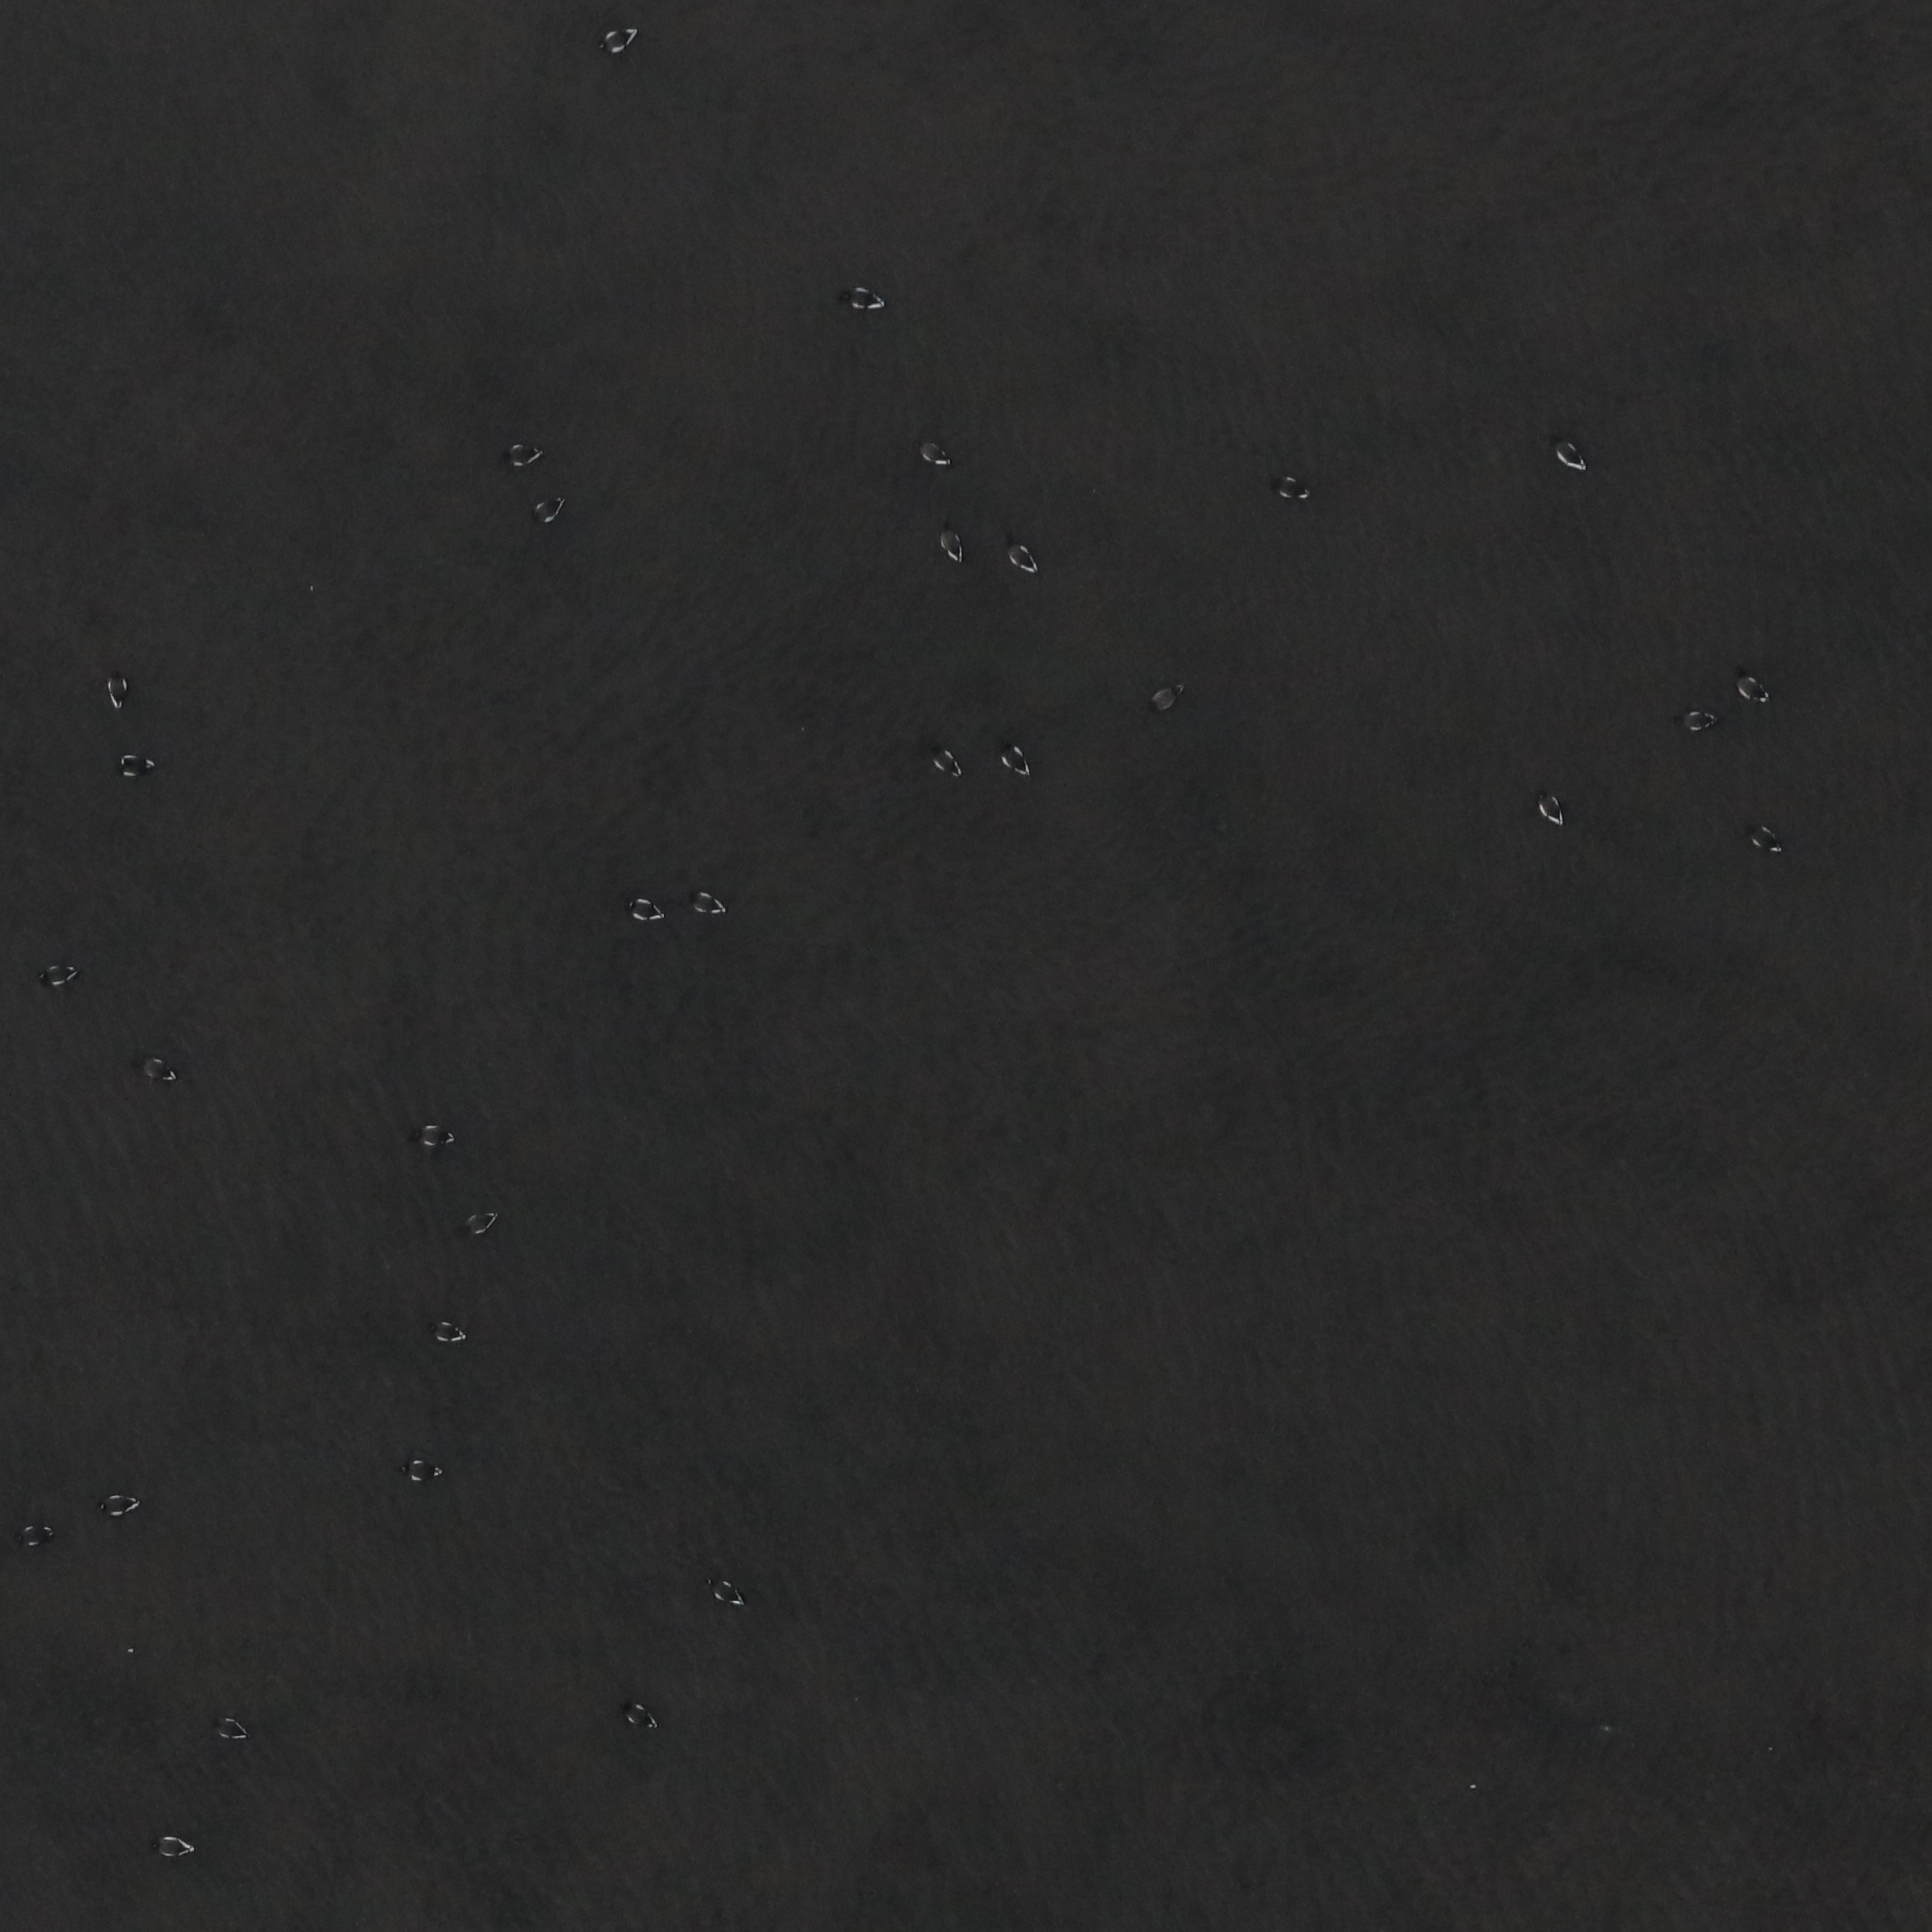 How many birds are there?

32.